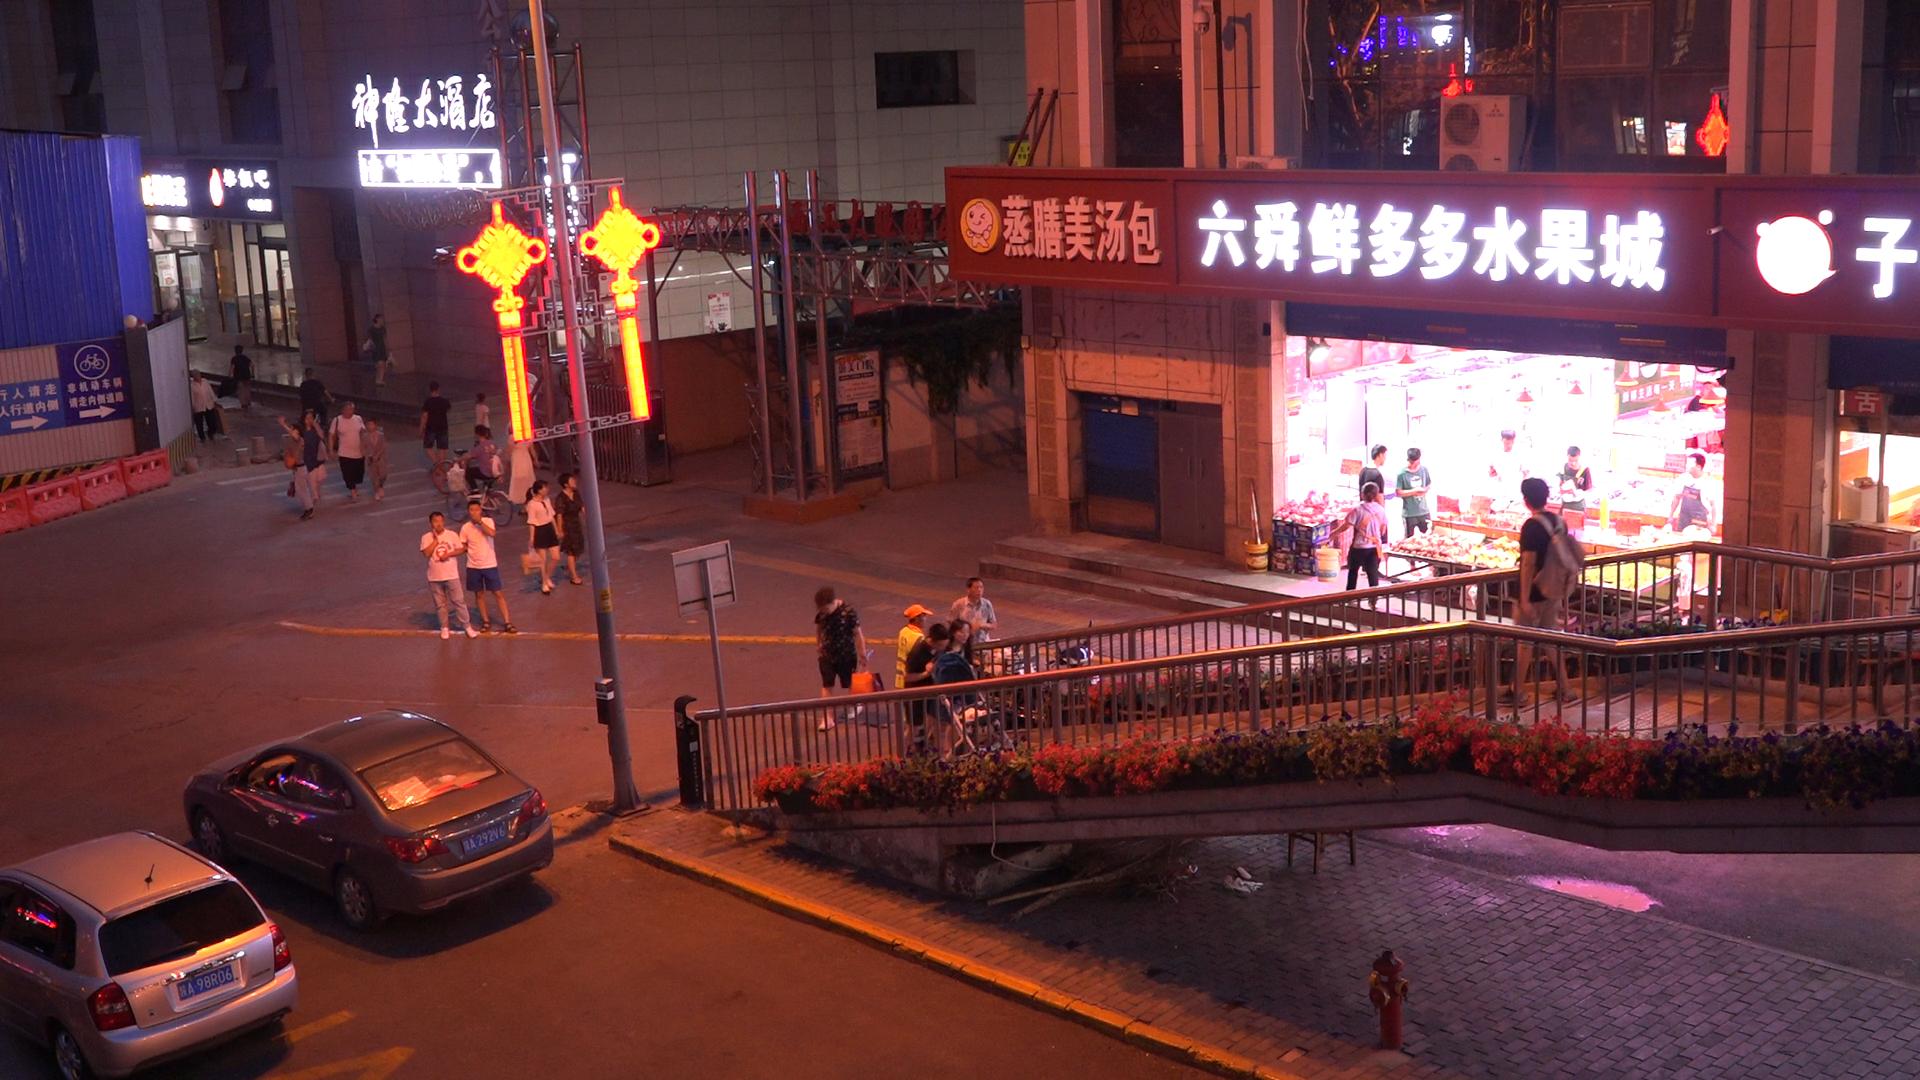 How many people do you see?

27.